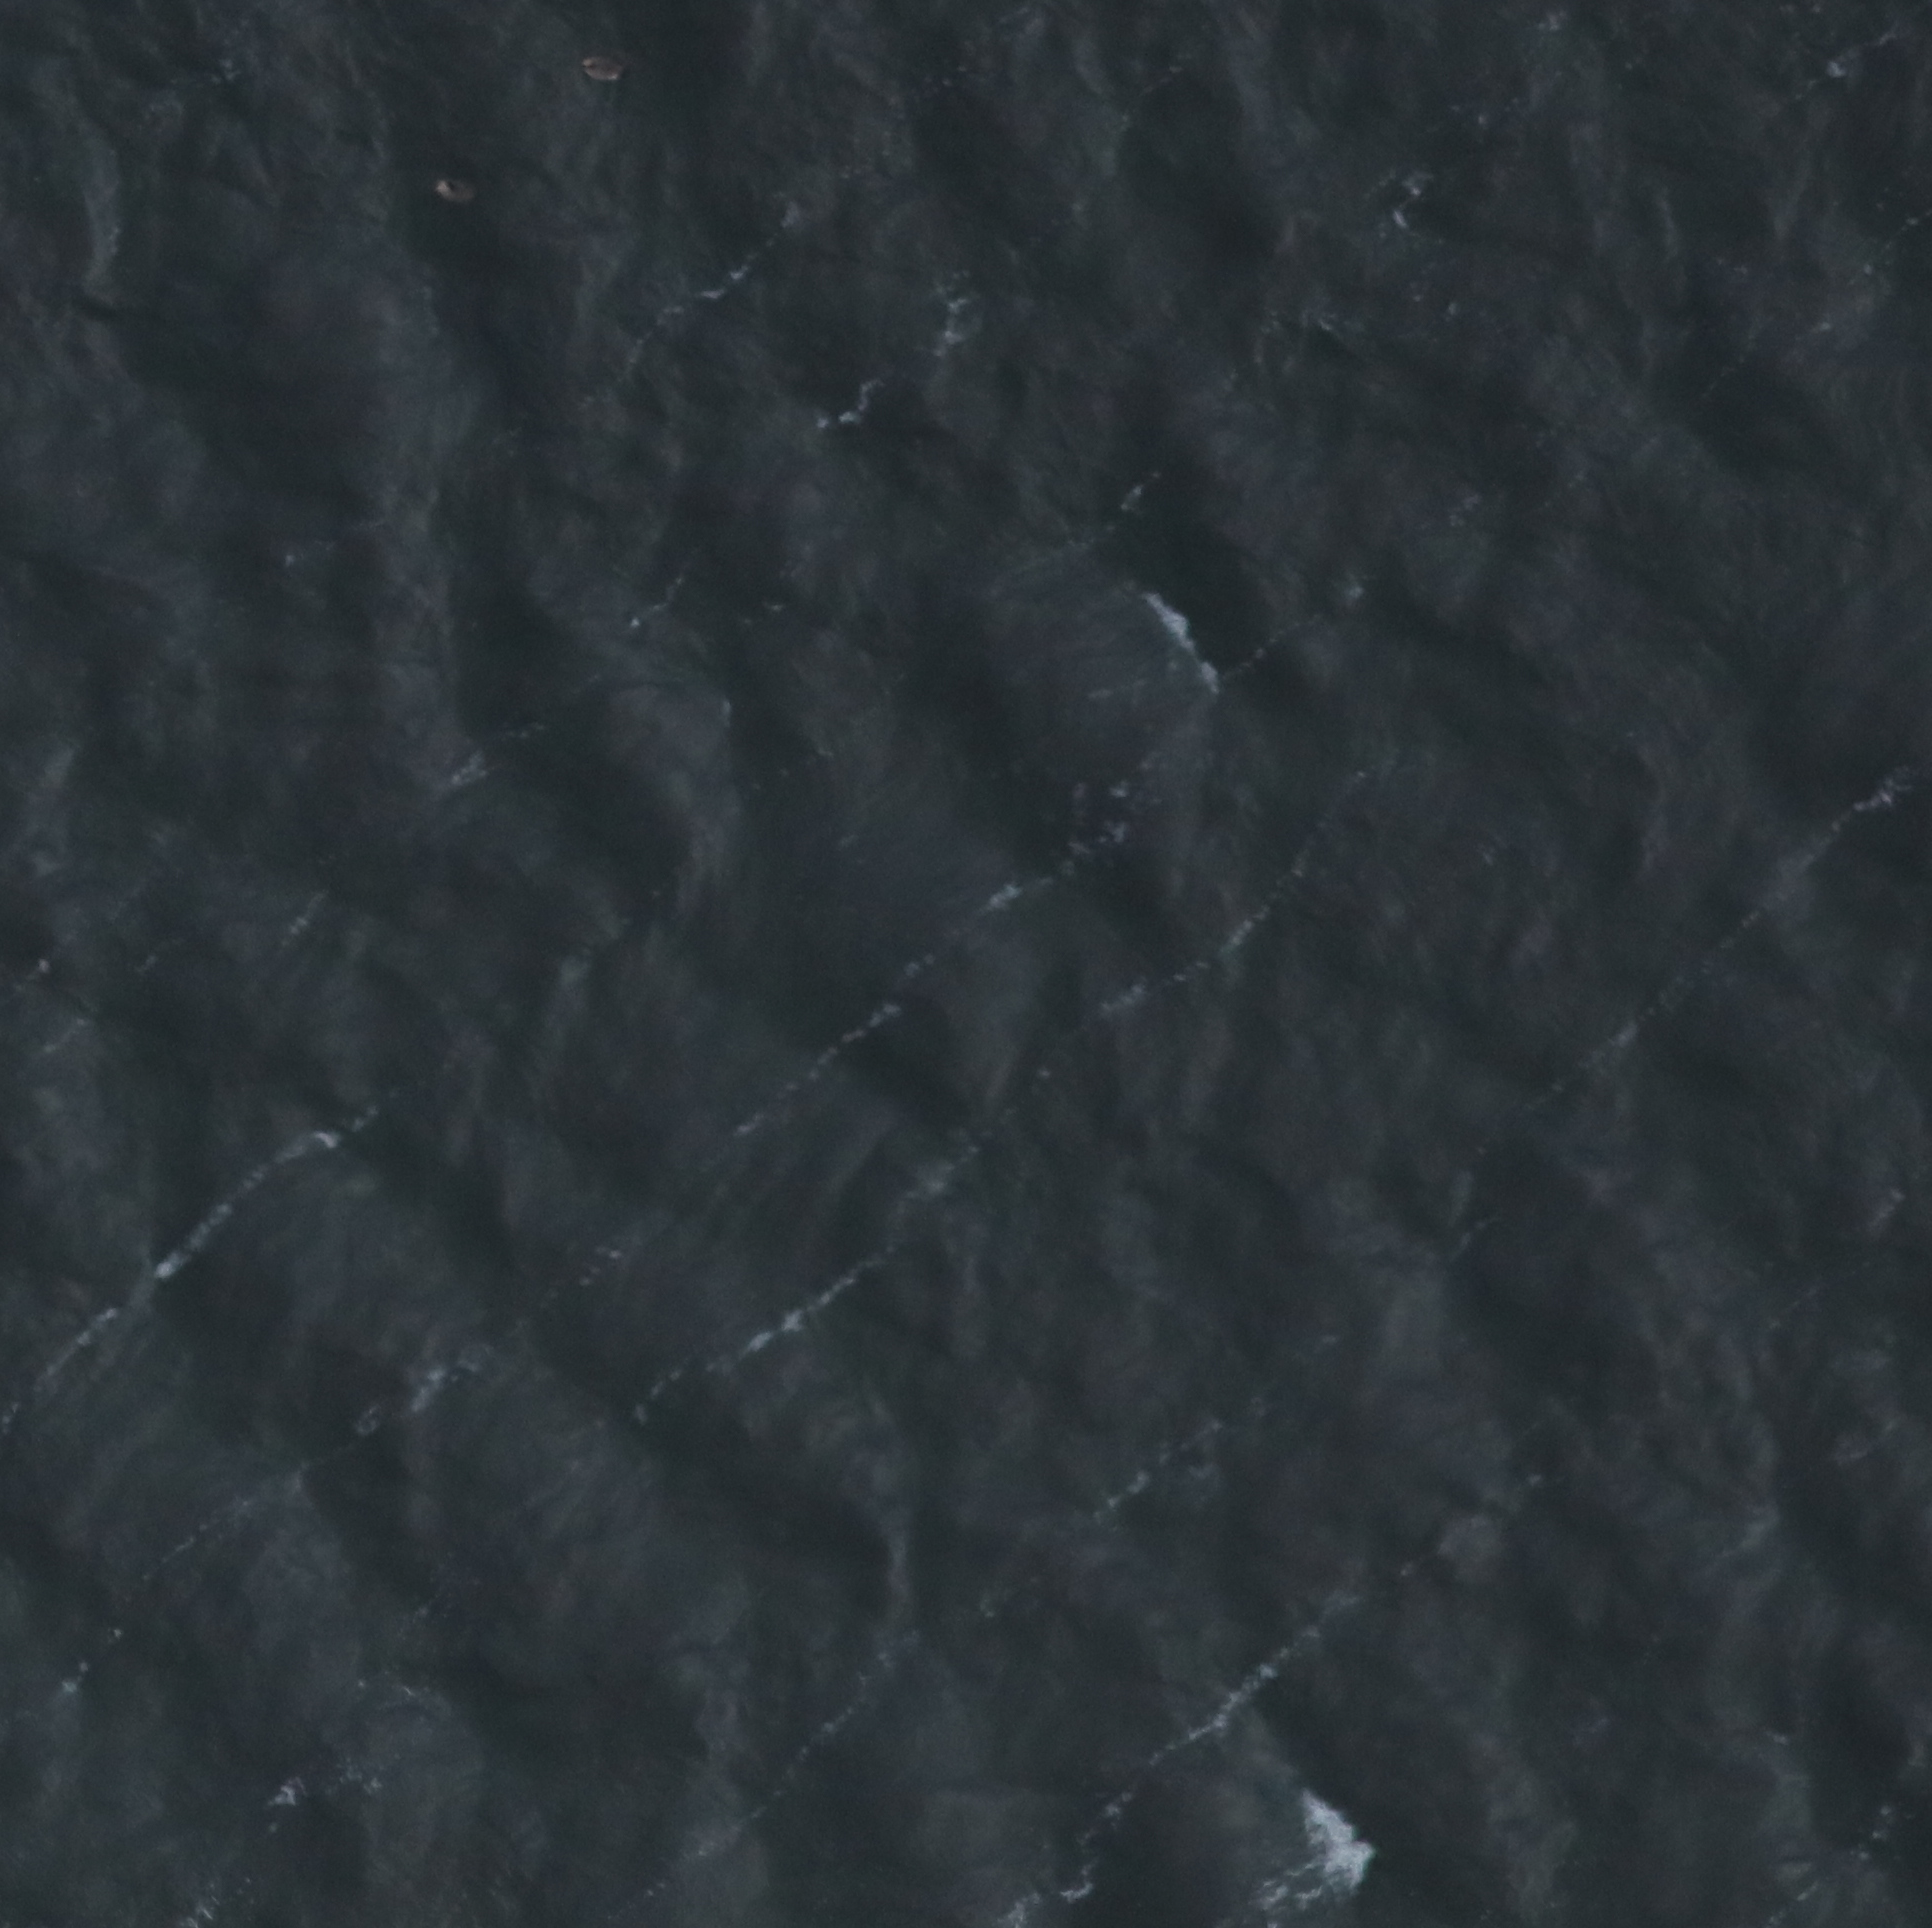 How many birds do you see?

2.